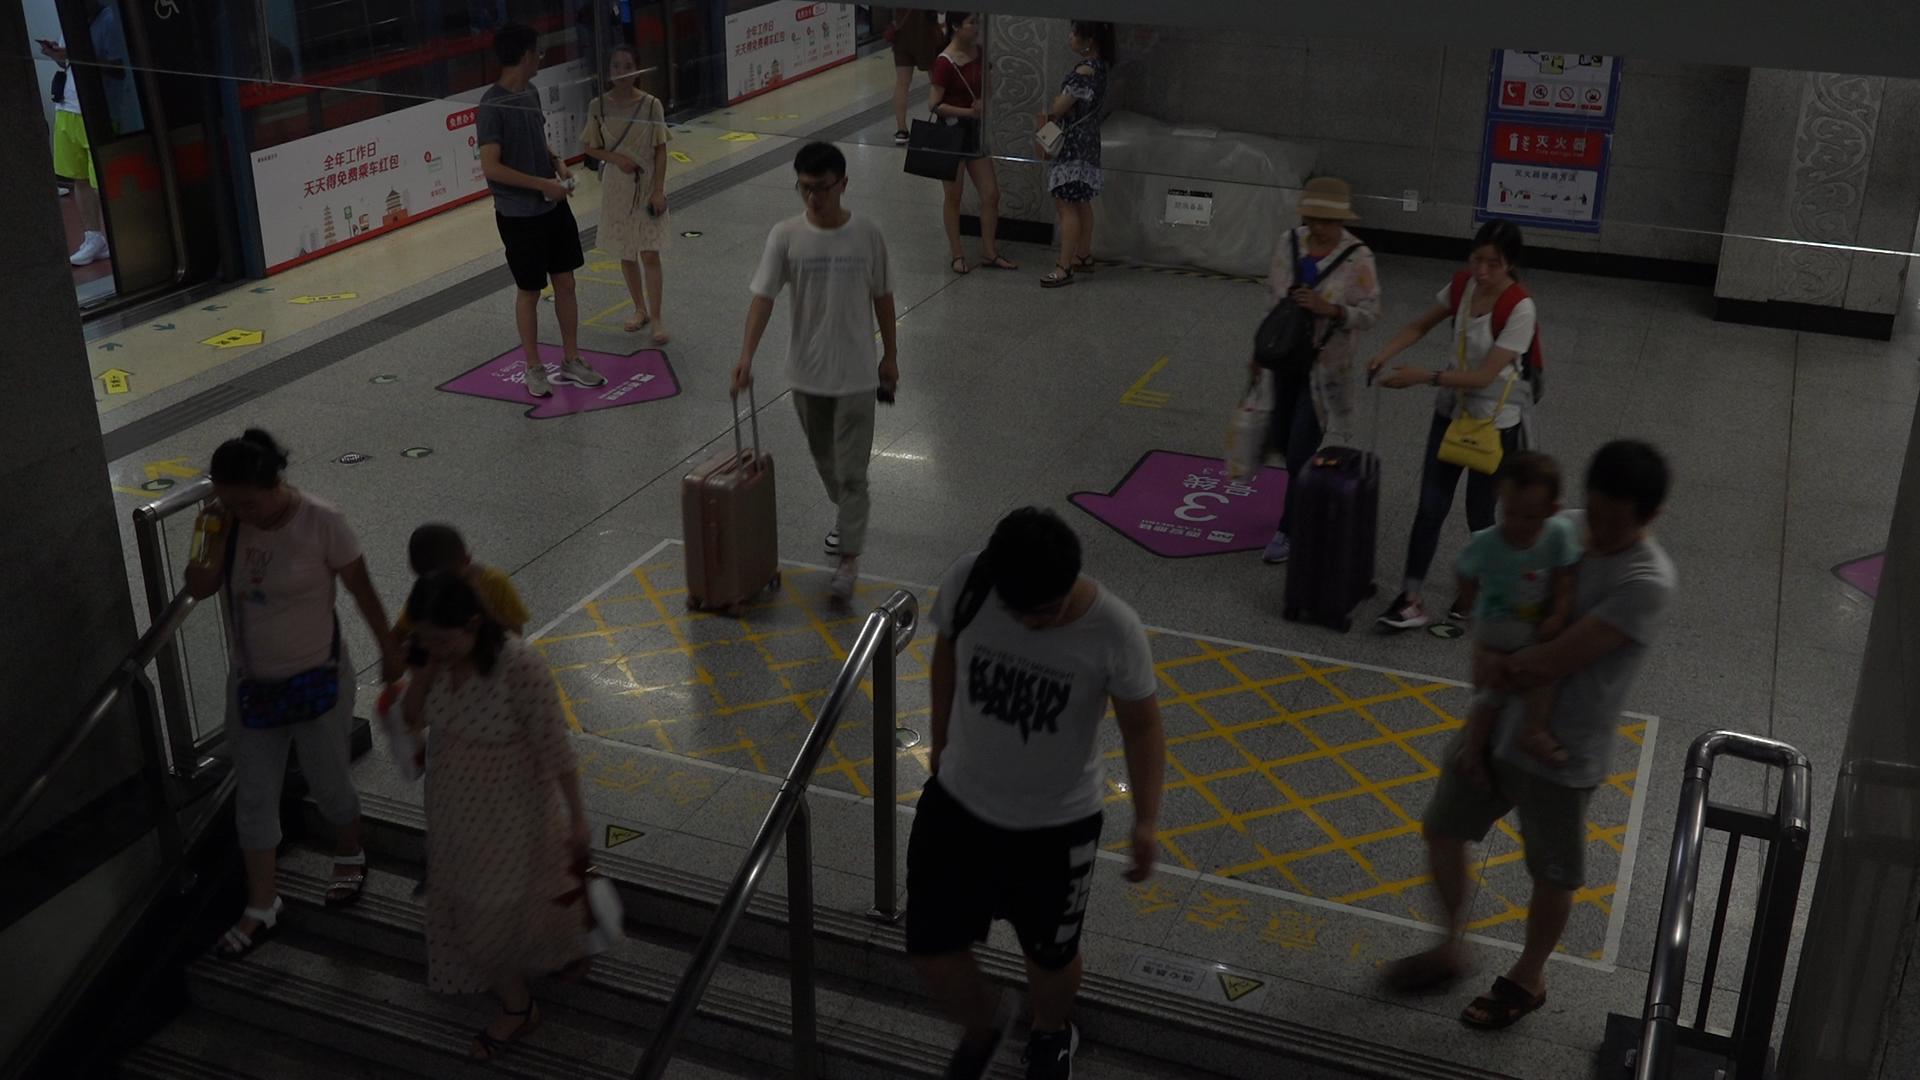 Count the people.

14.